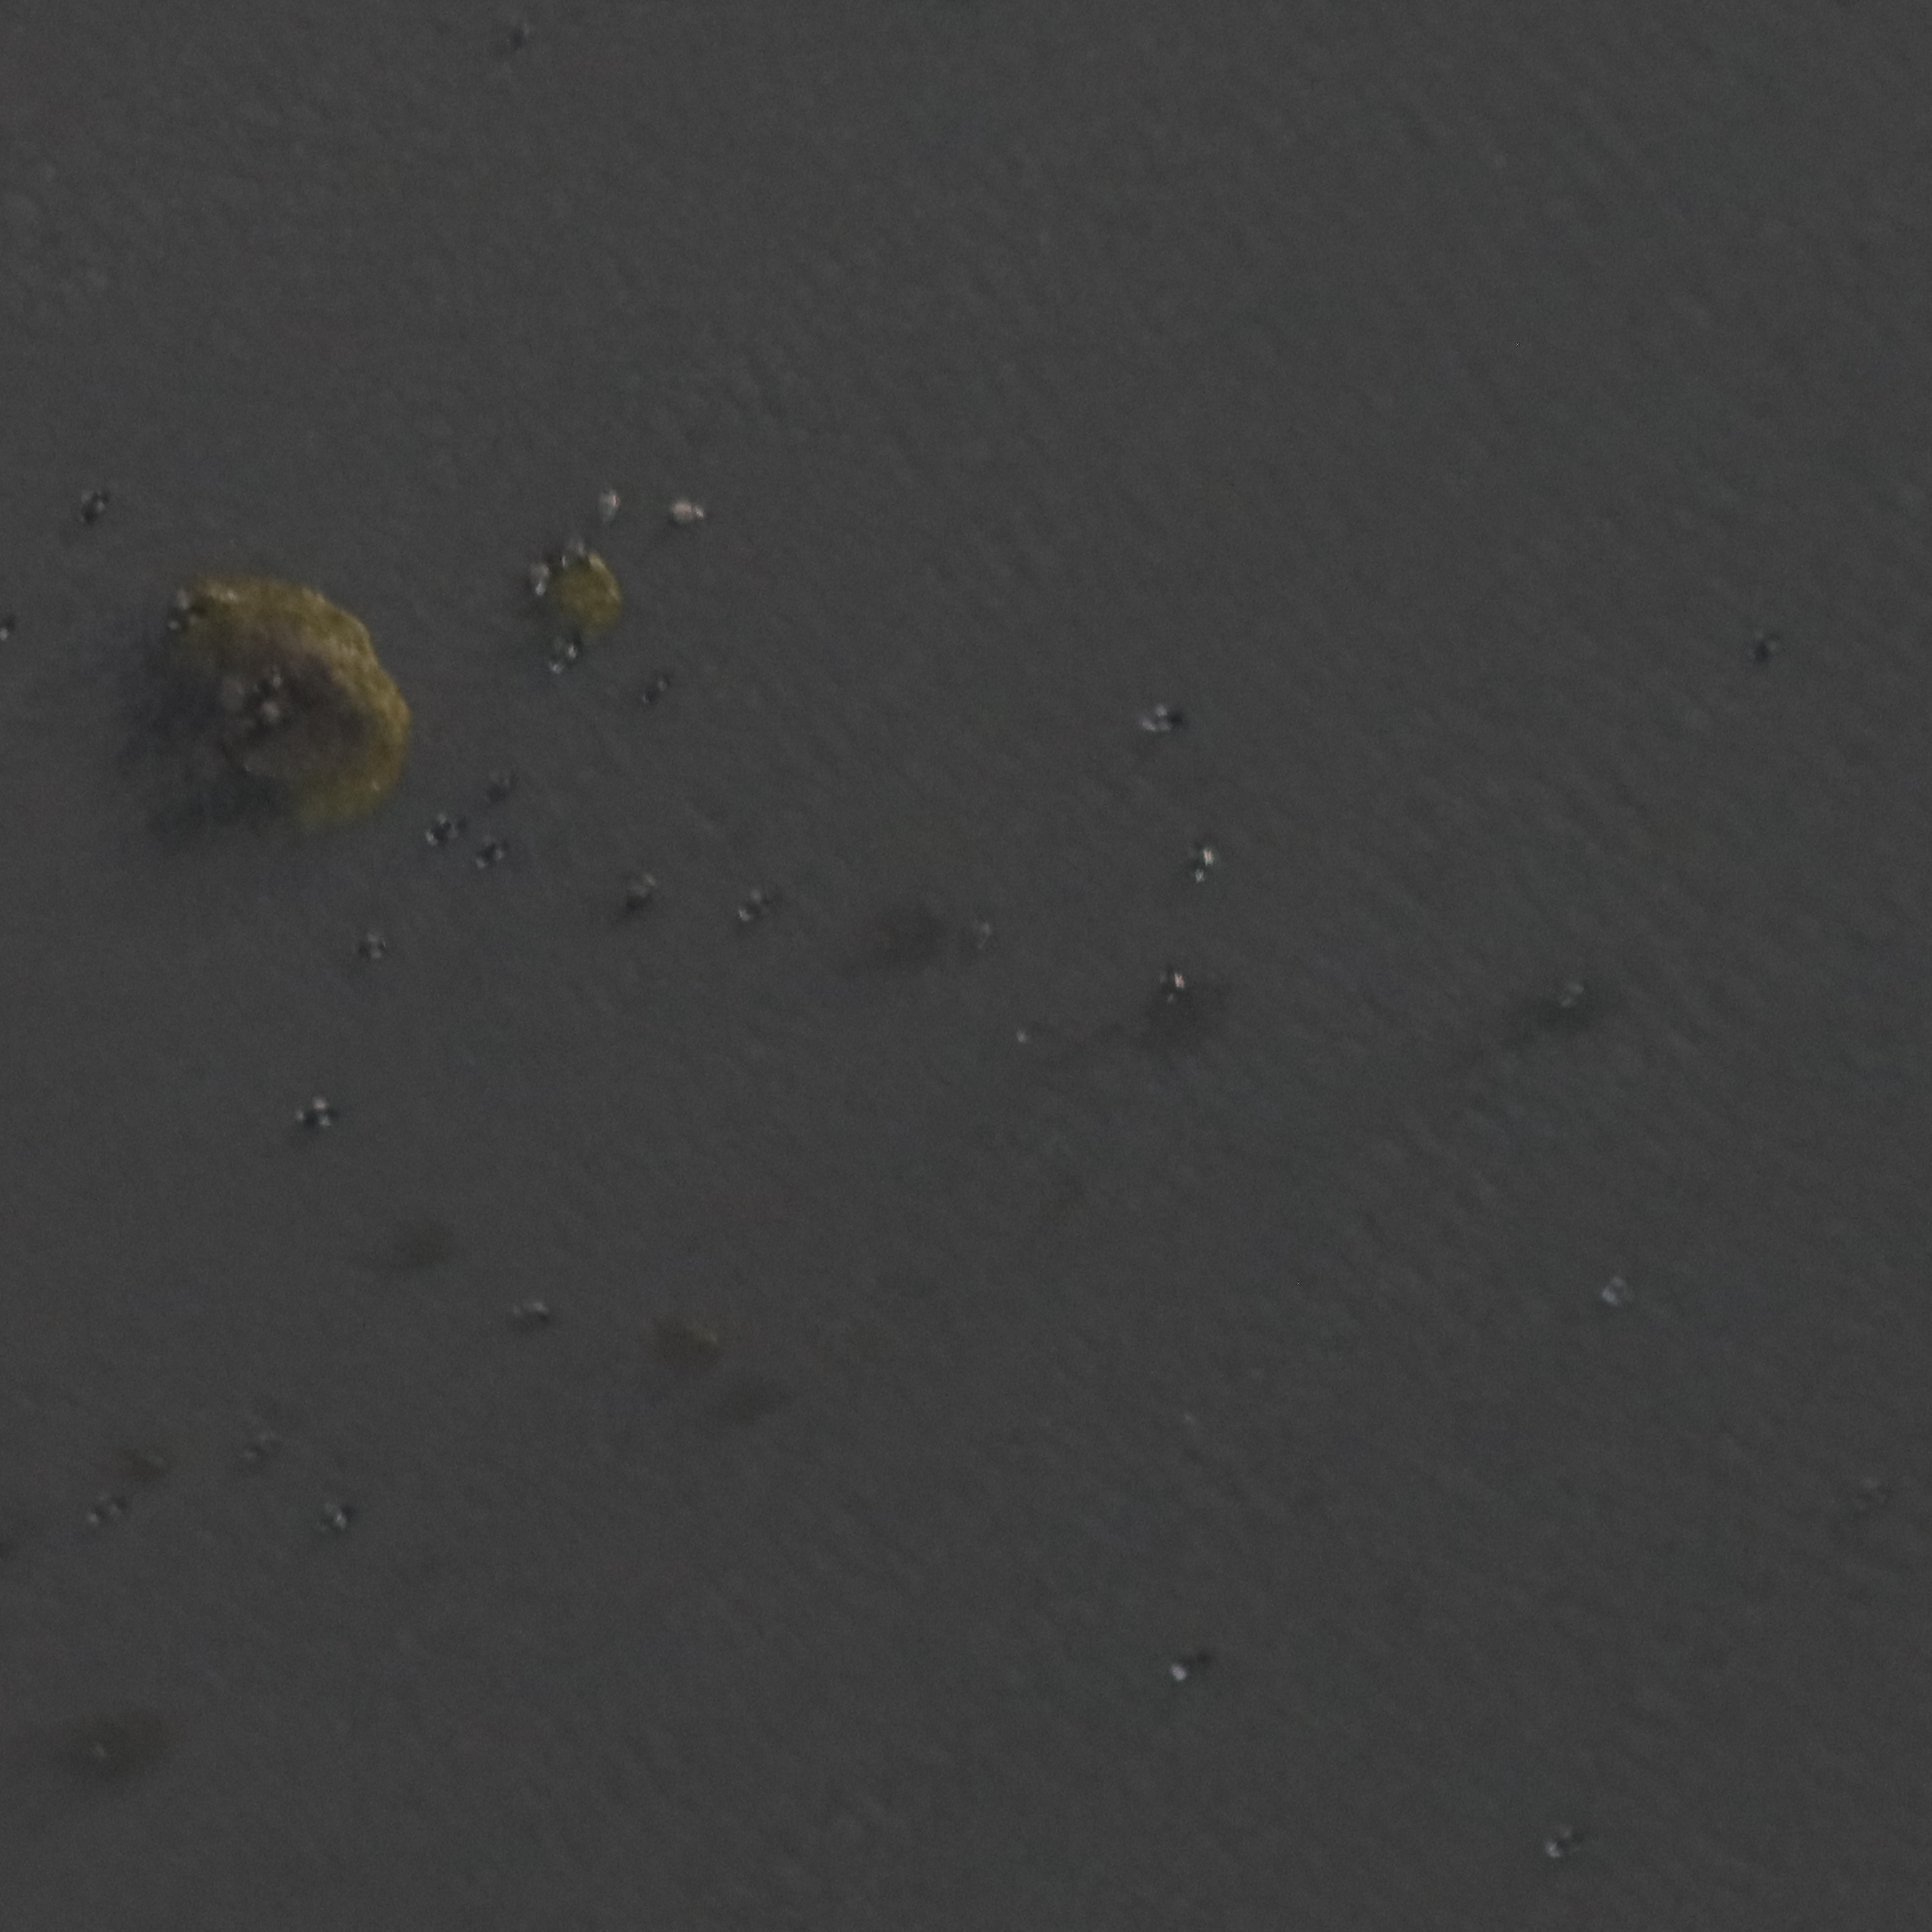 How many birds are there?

29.